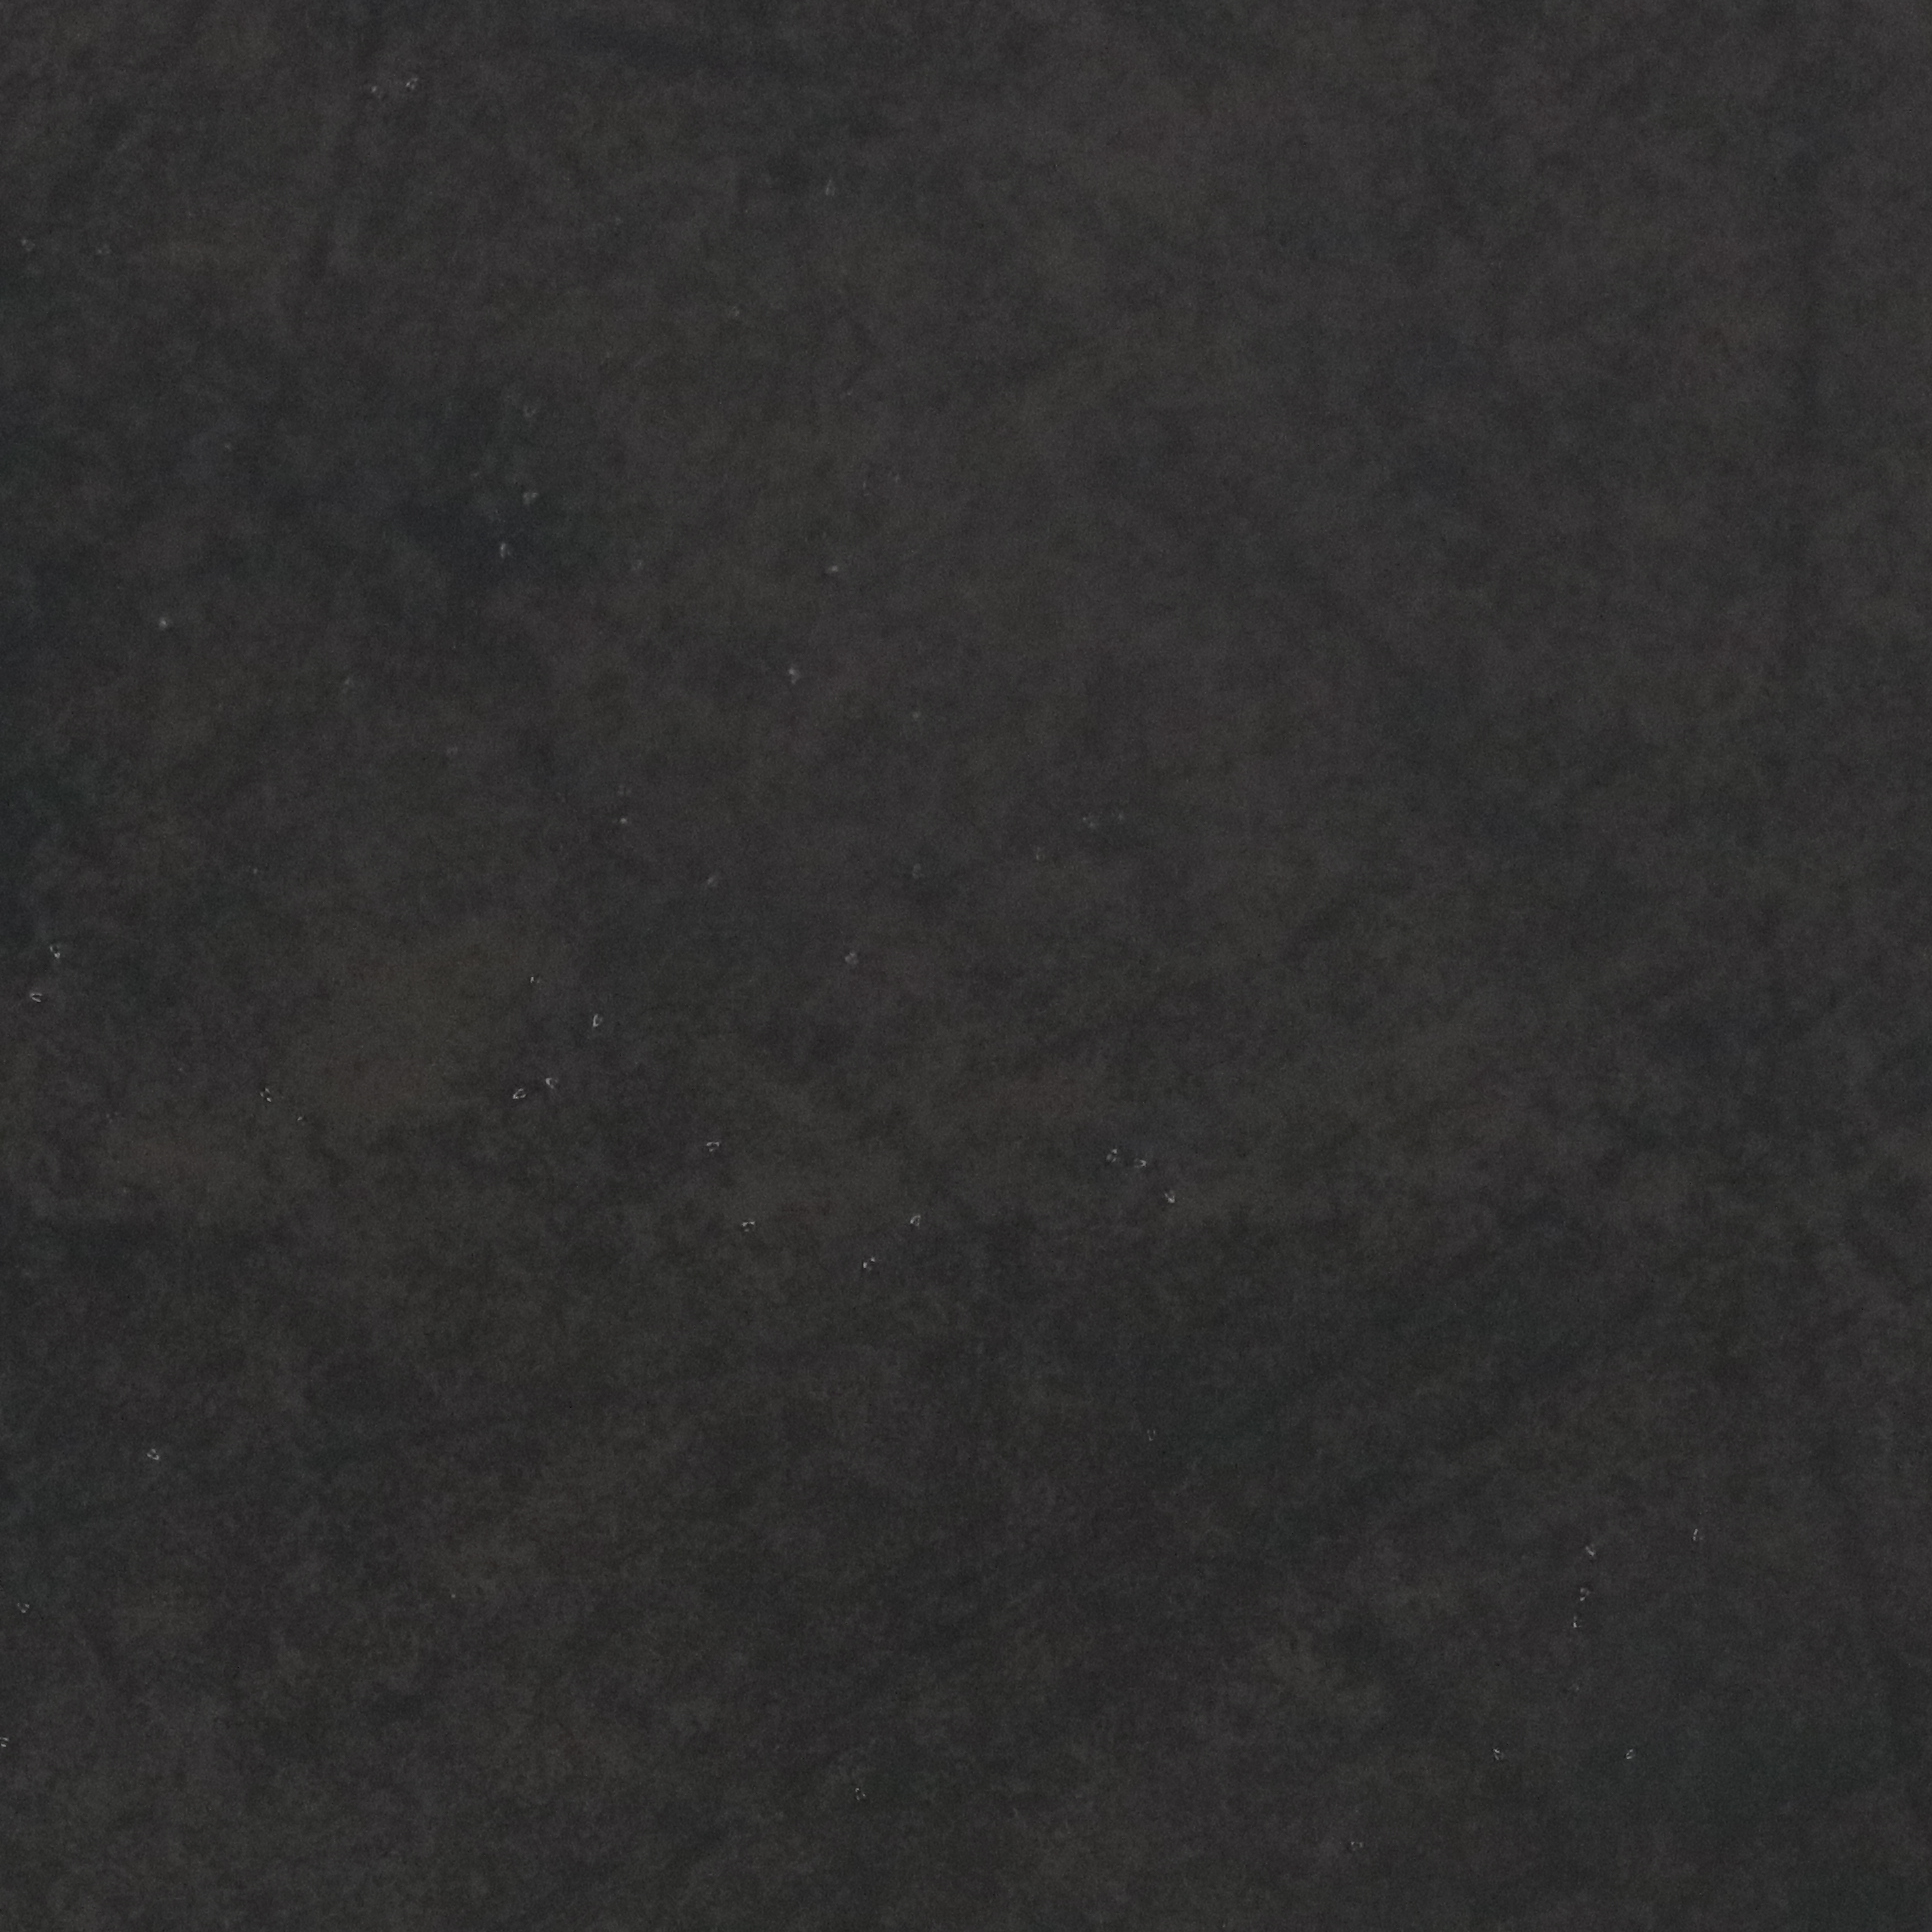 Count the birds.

57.